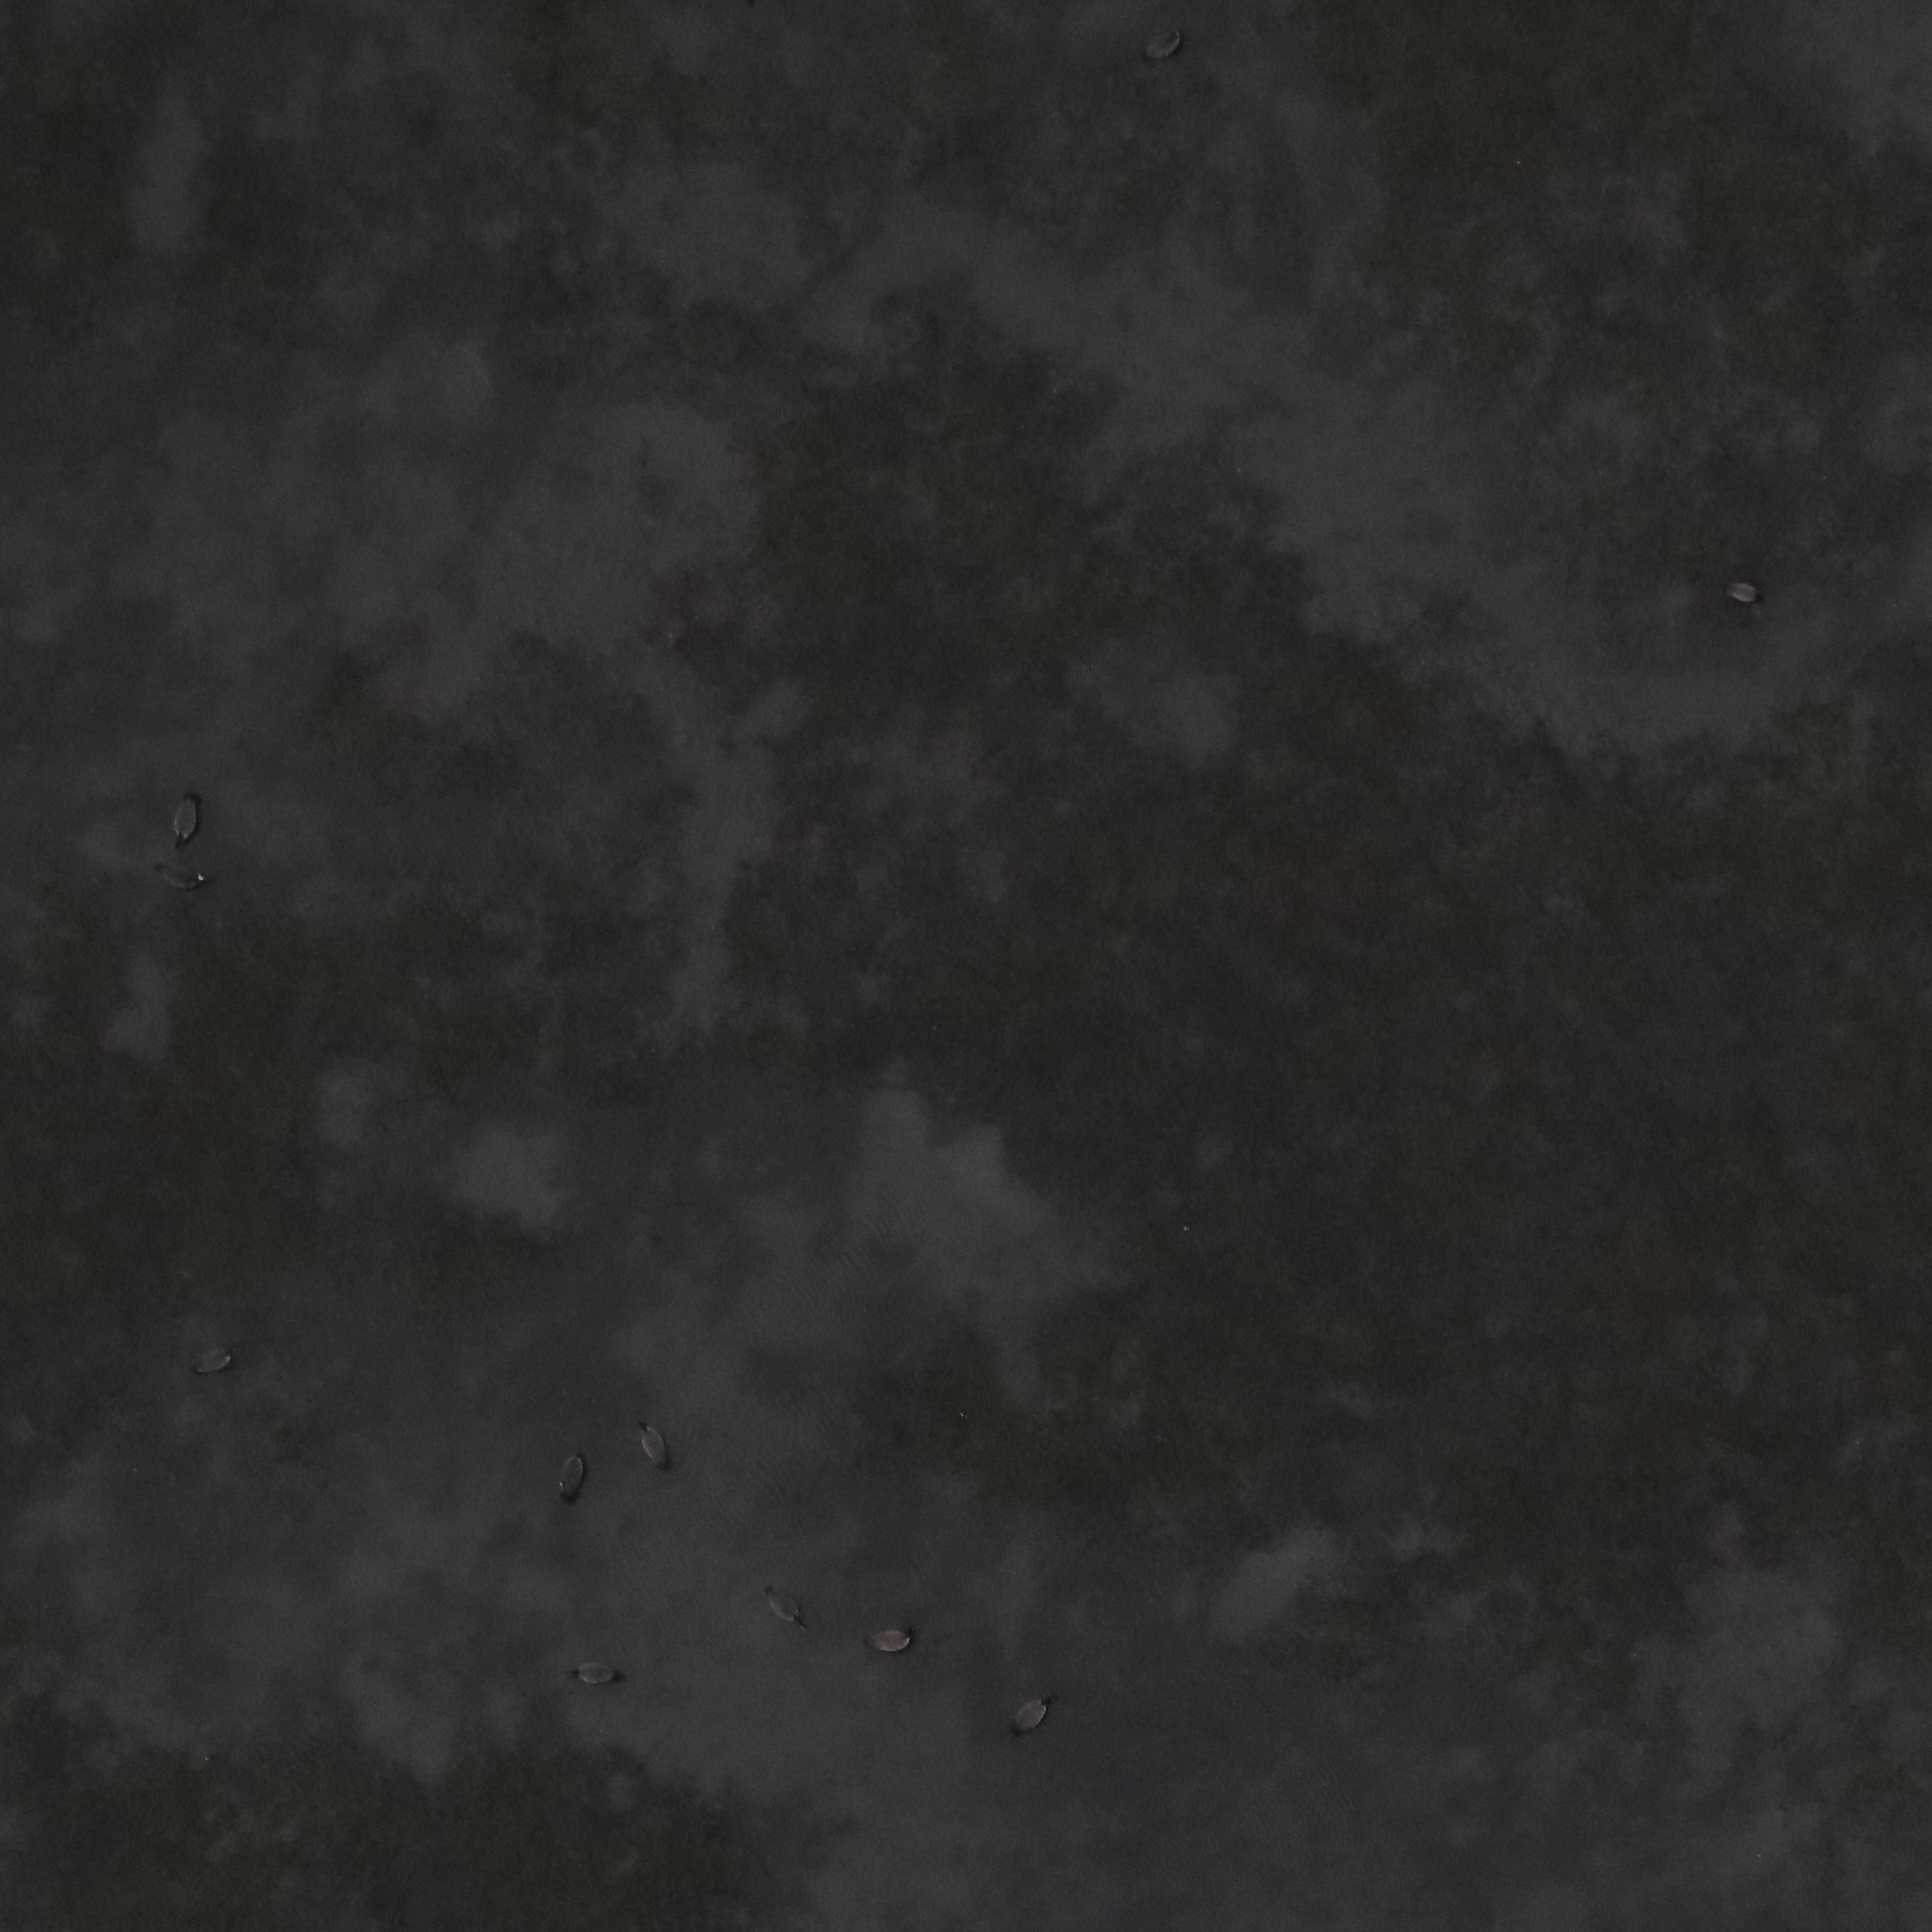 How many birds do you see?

11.